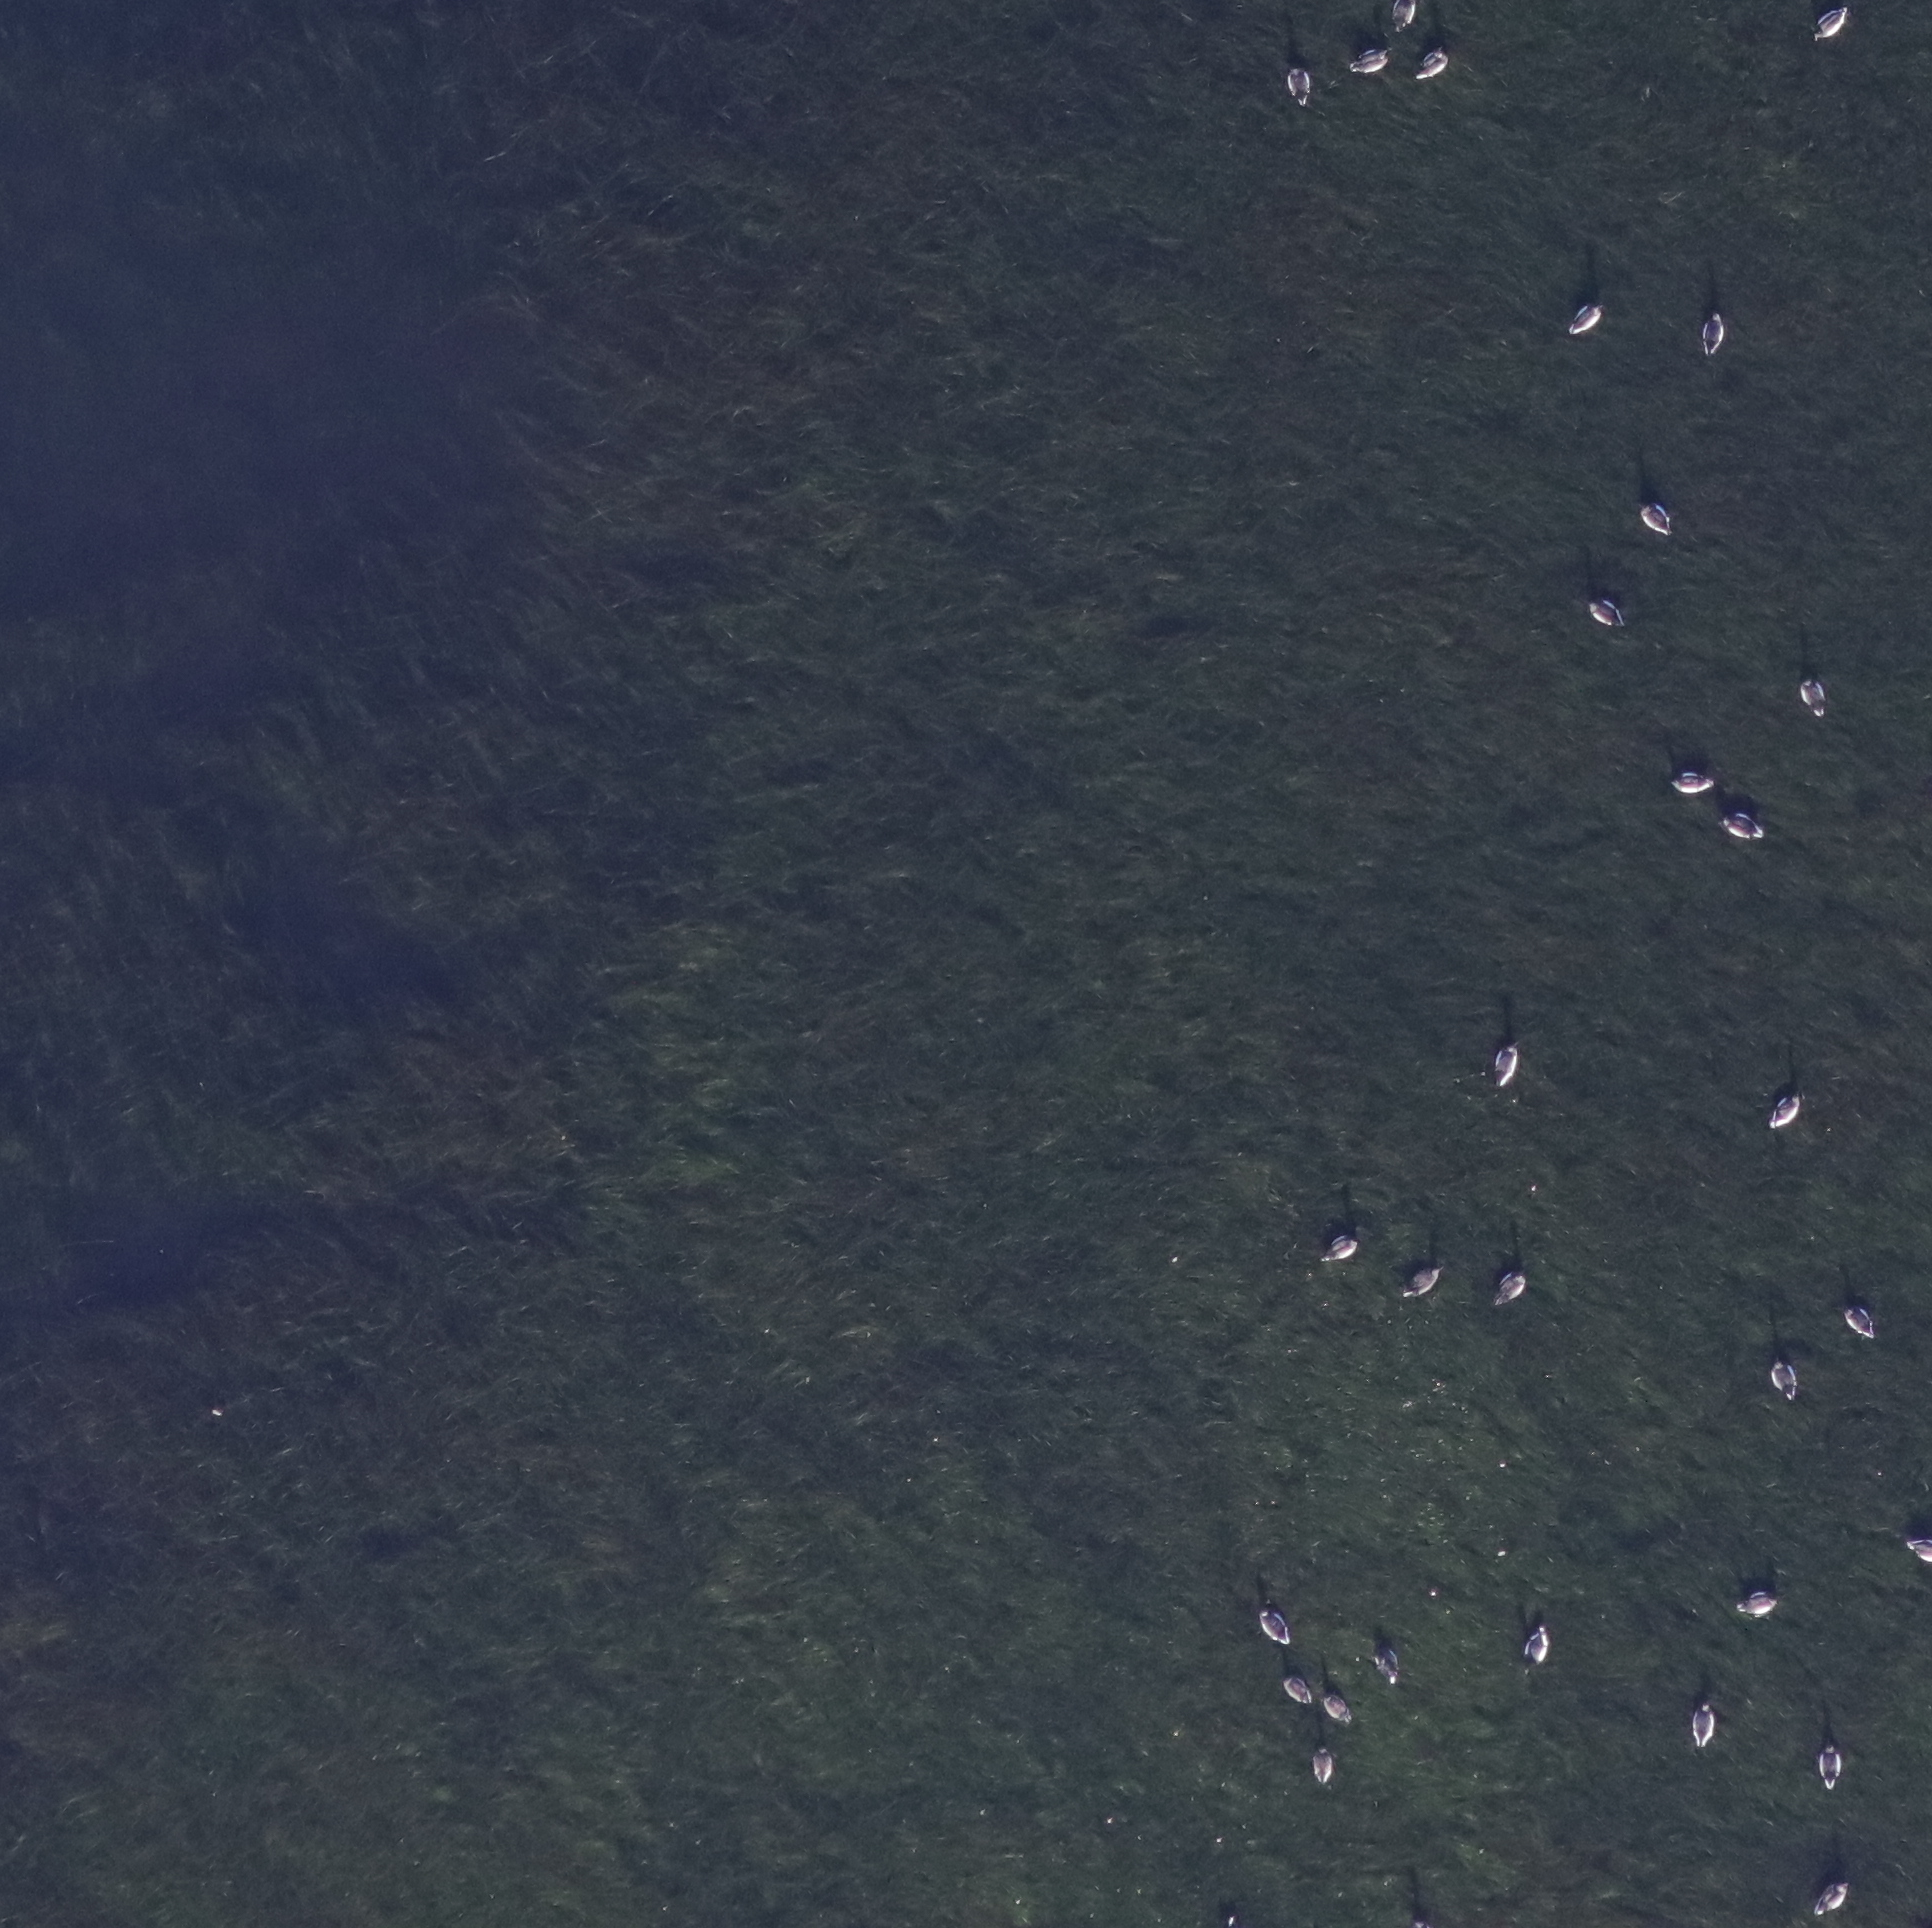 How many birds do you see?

30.